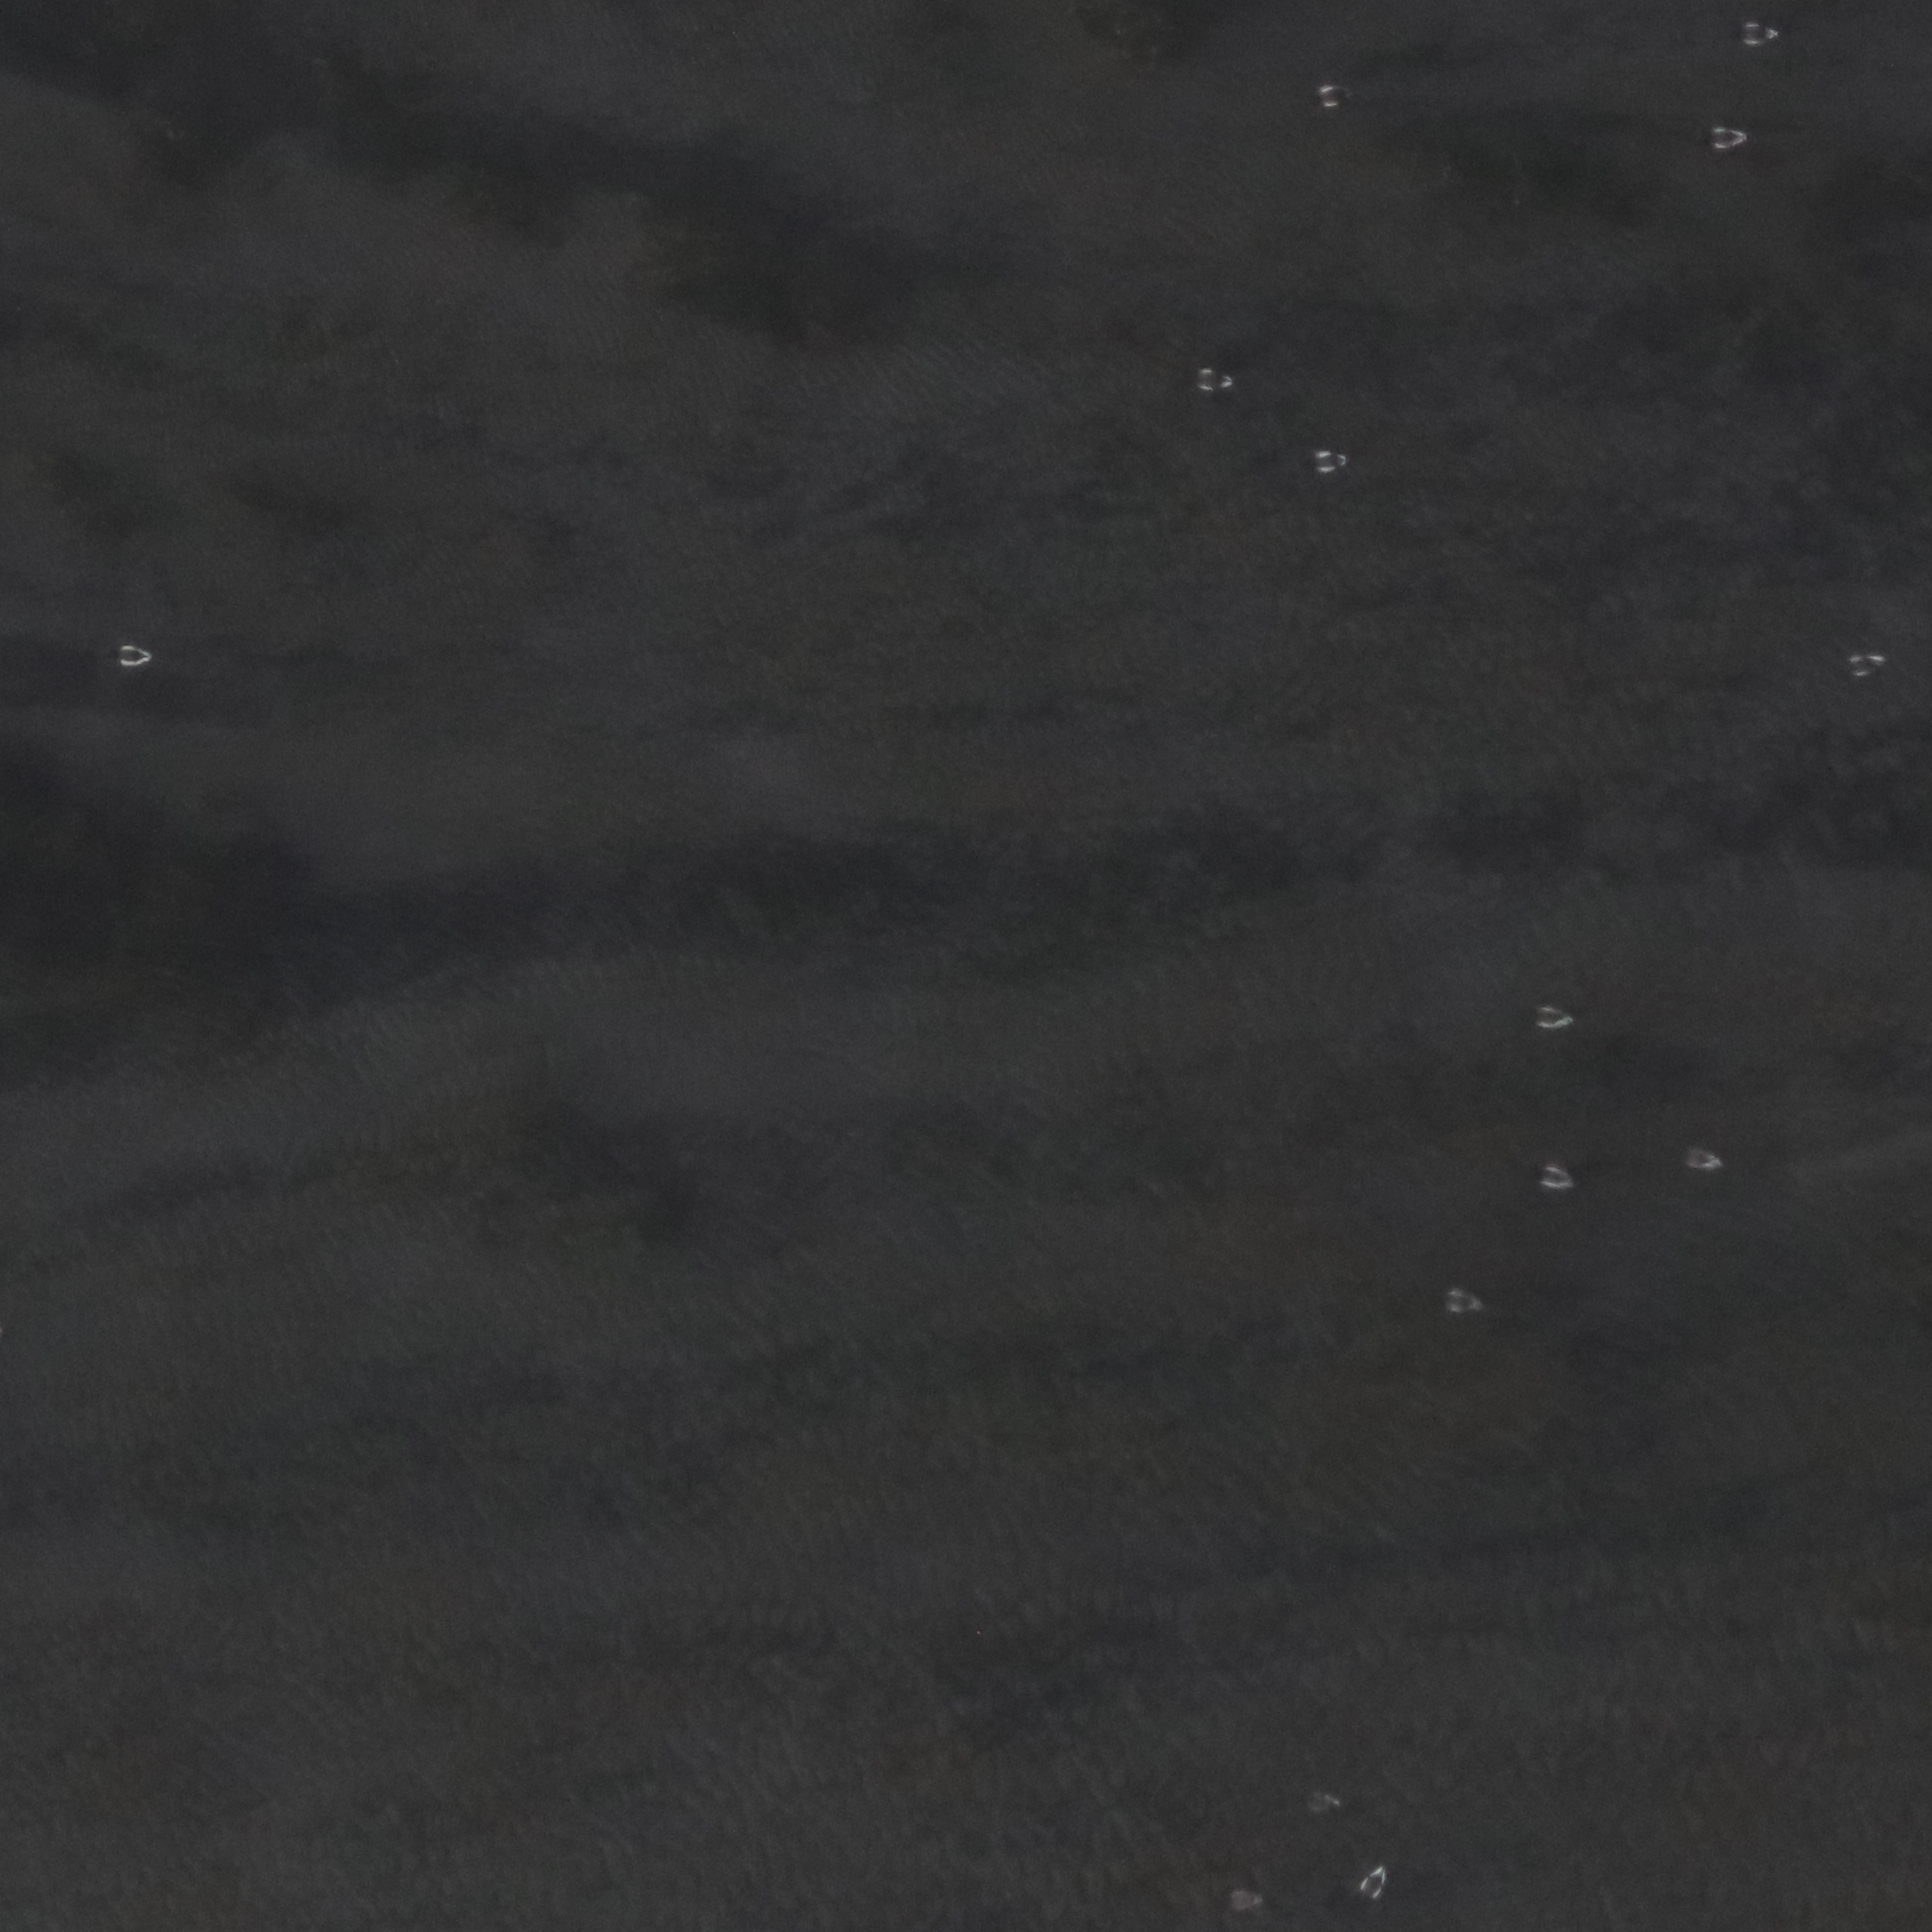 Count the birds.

14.